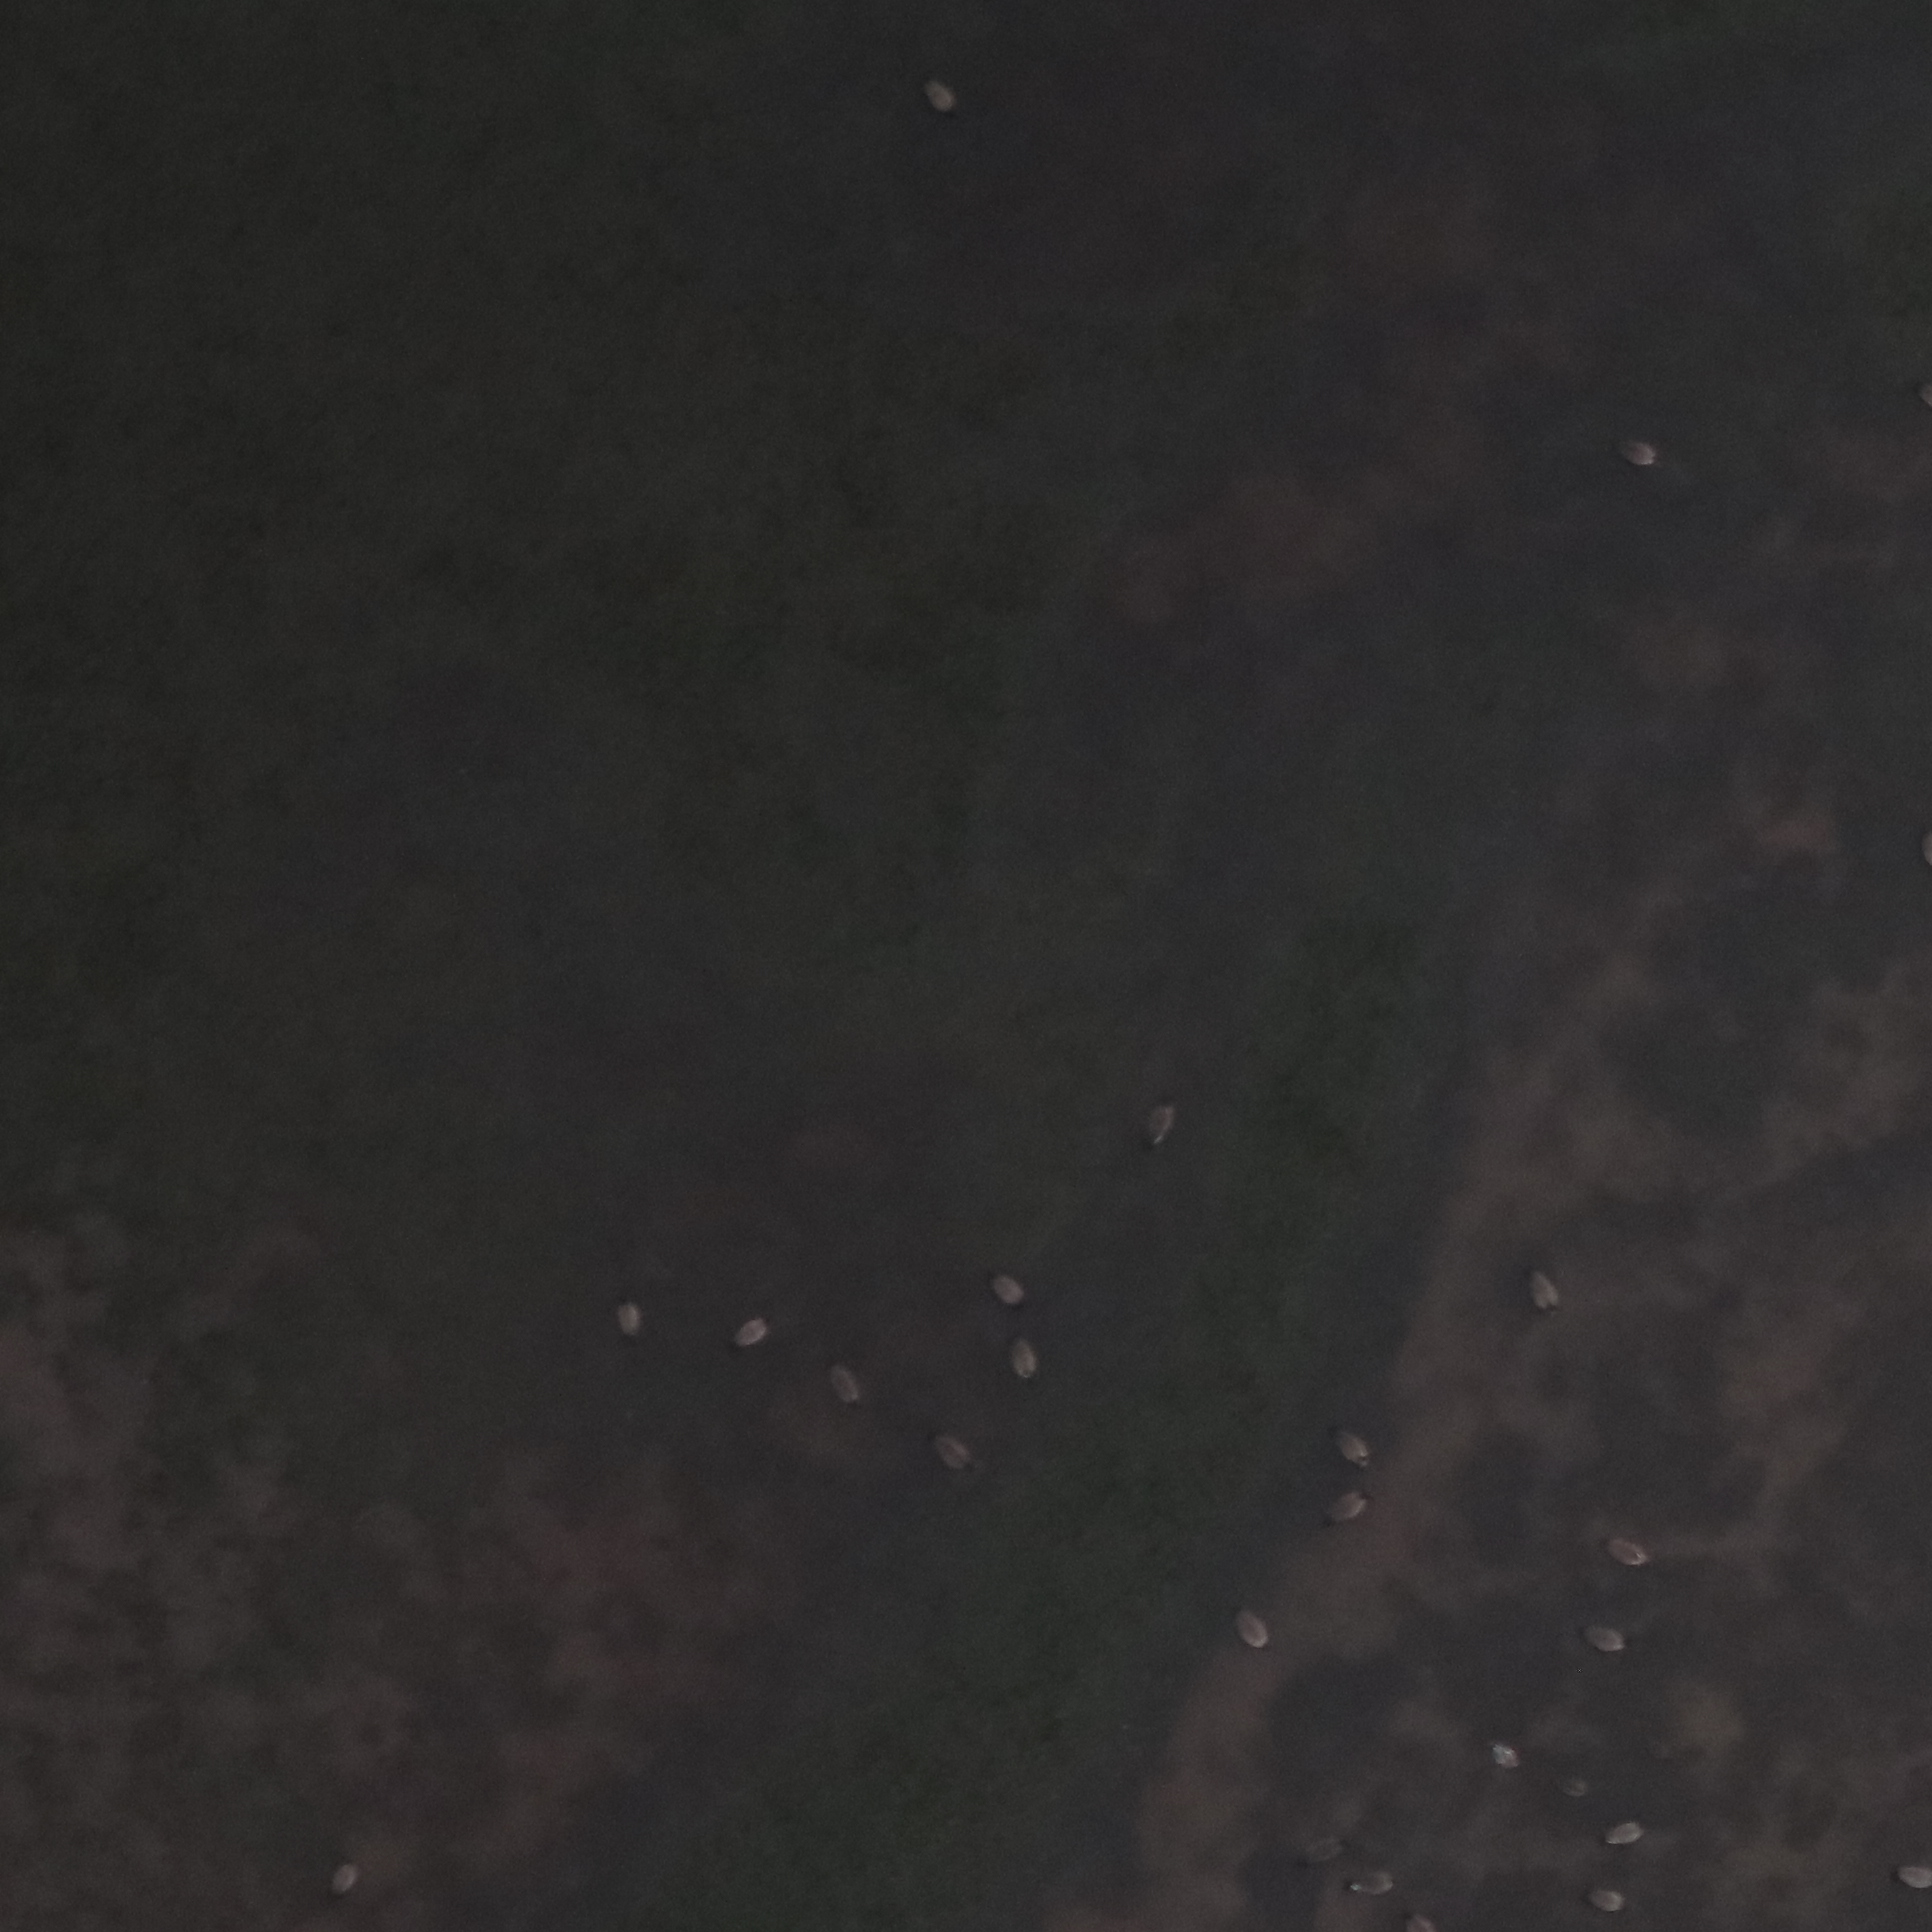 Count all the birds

22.